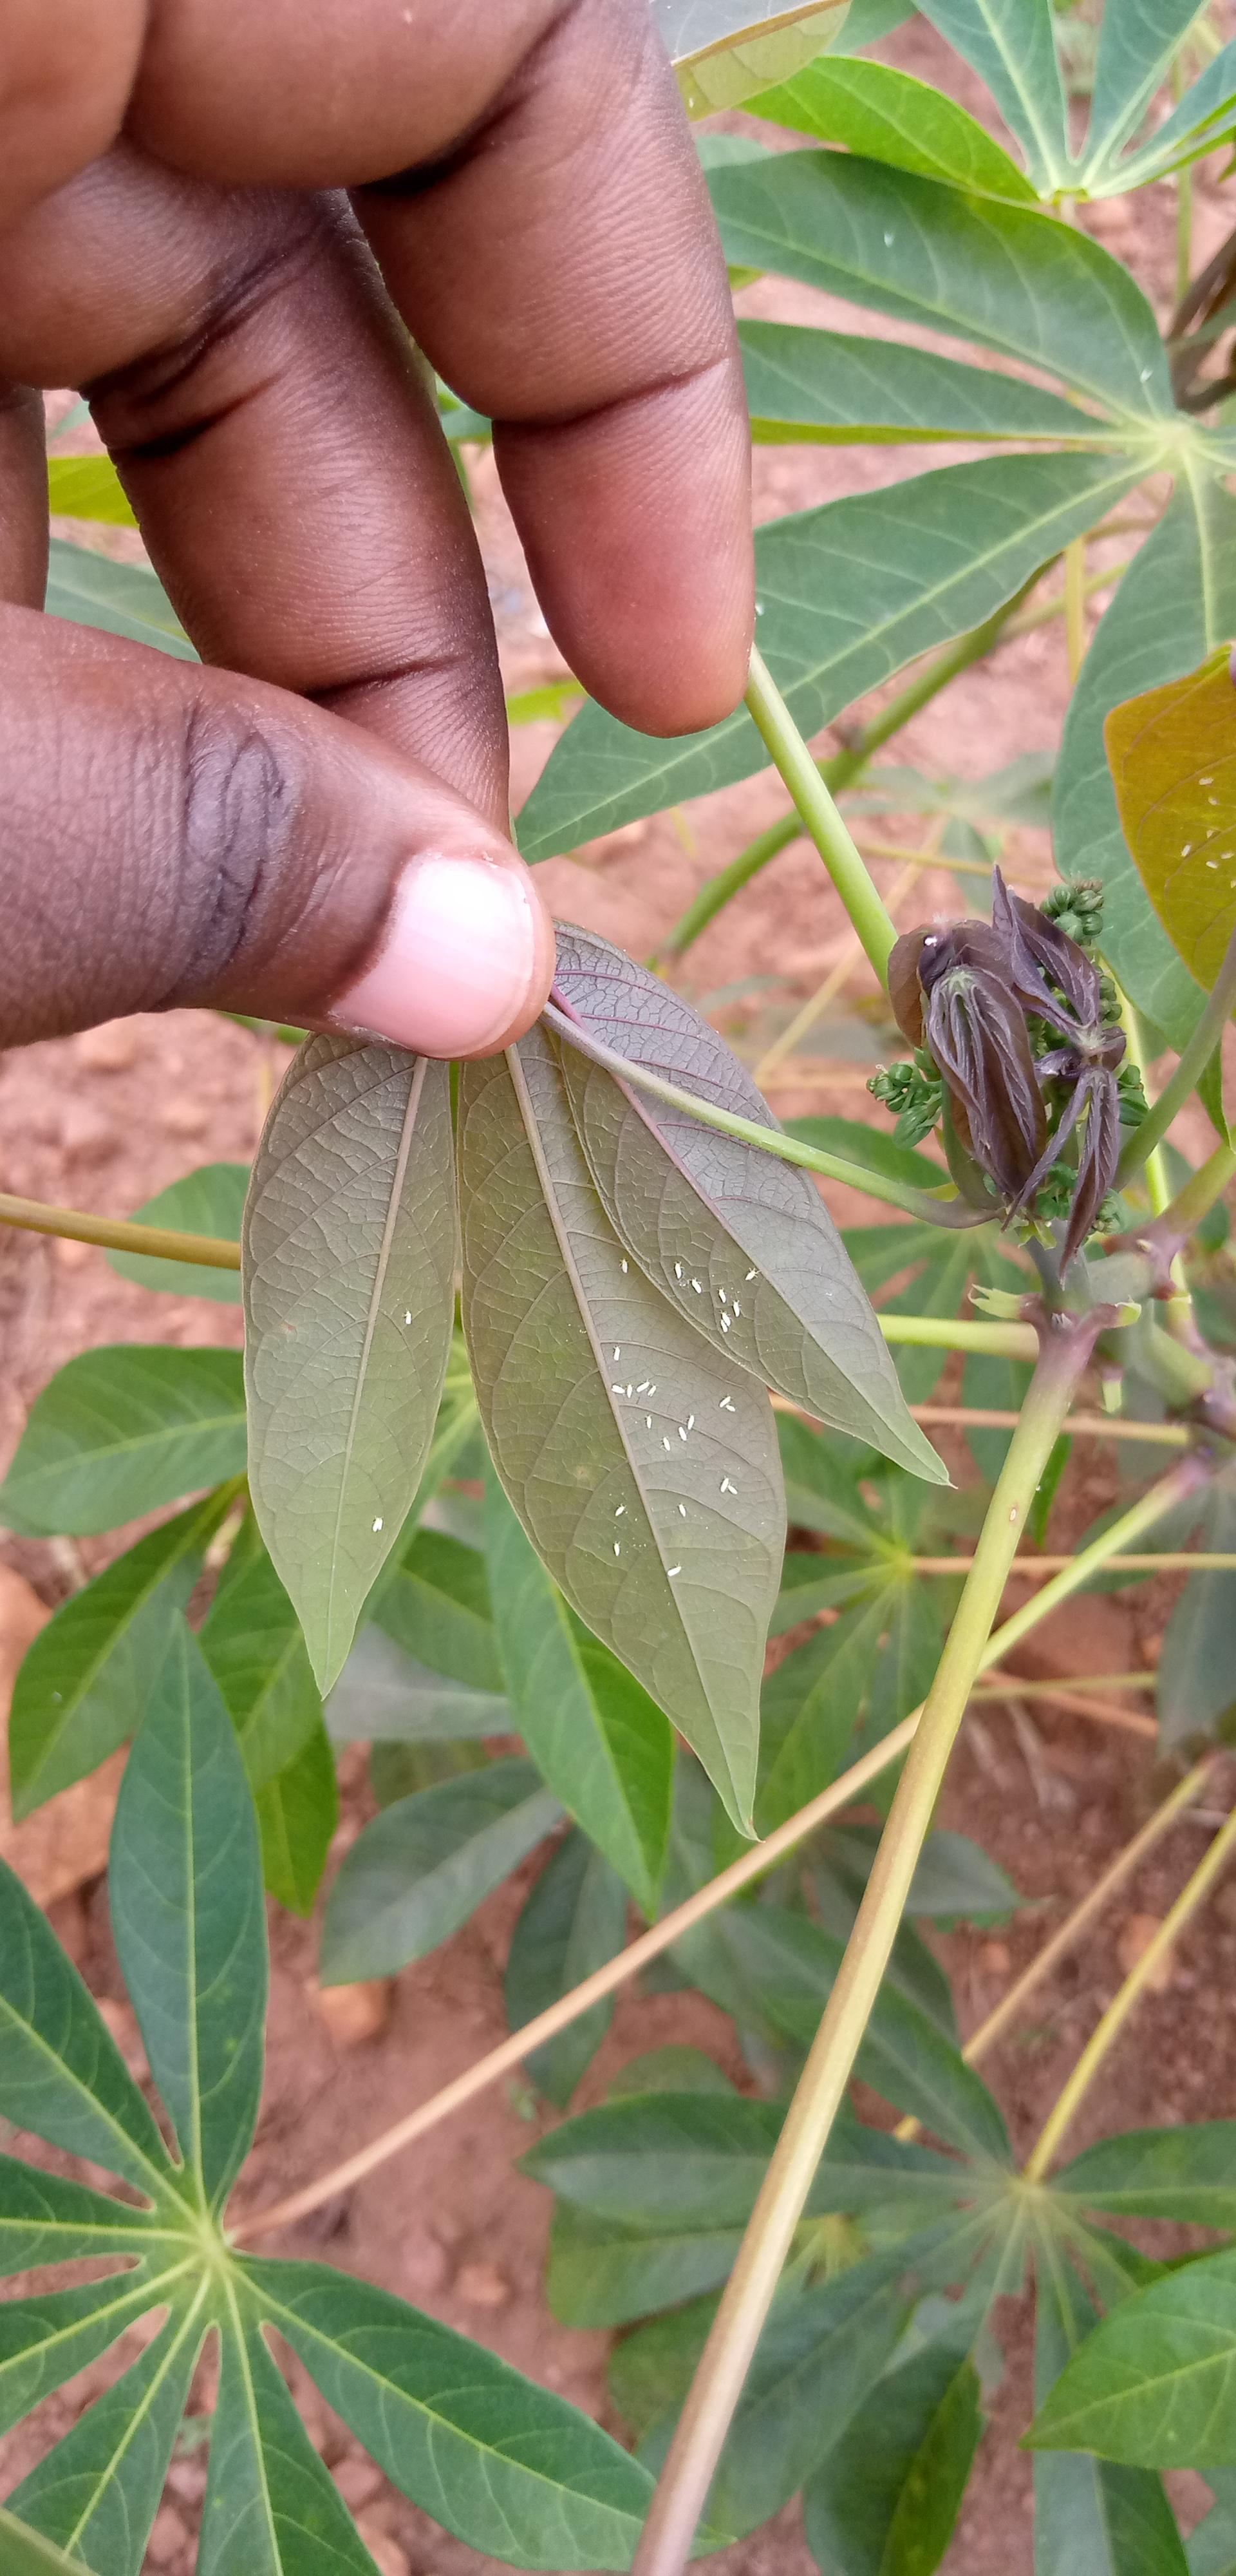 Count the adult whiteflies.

30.